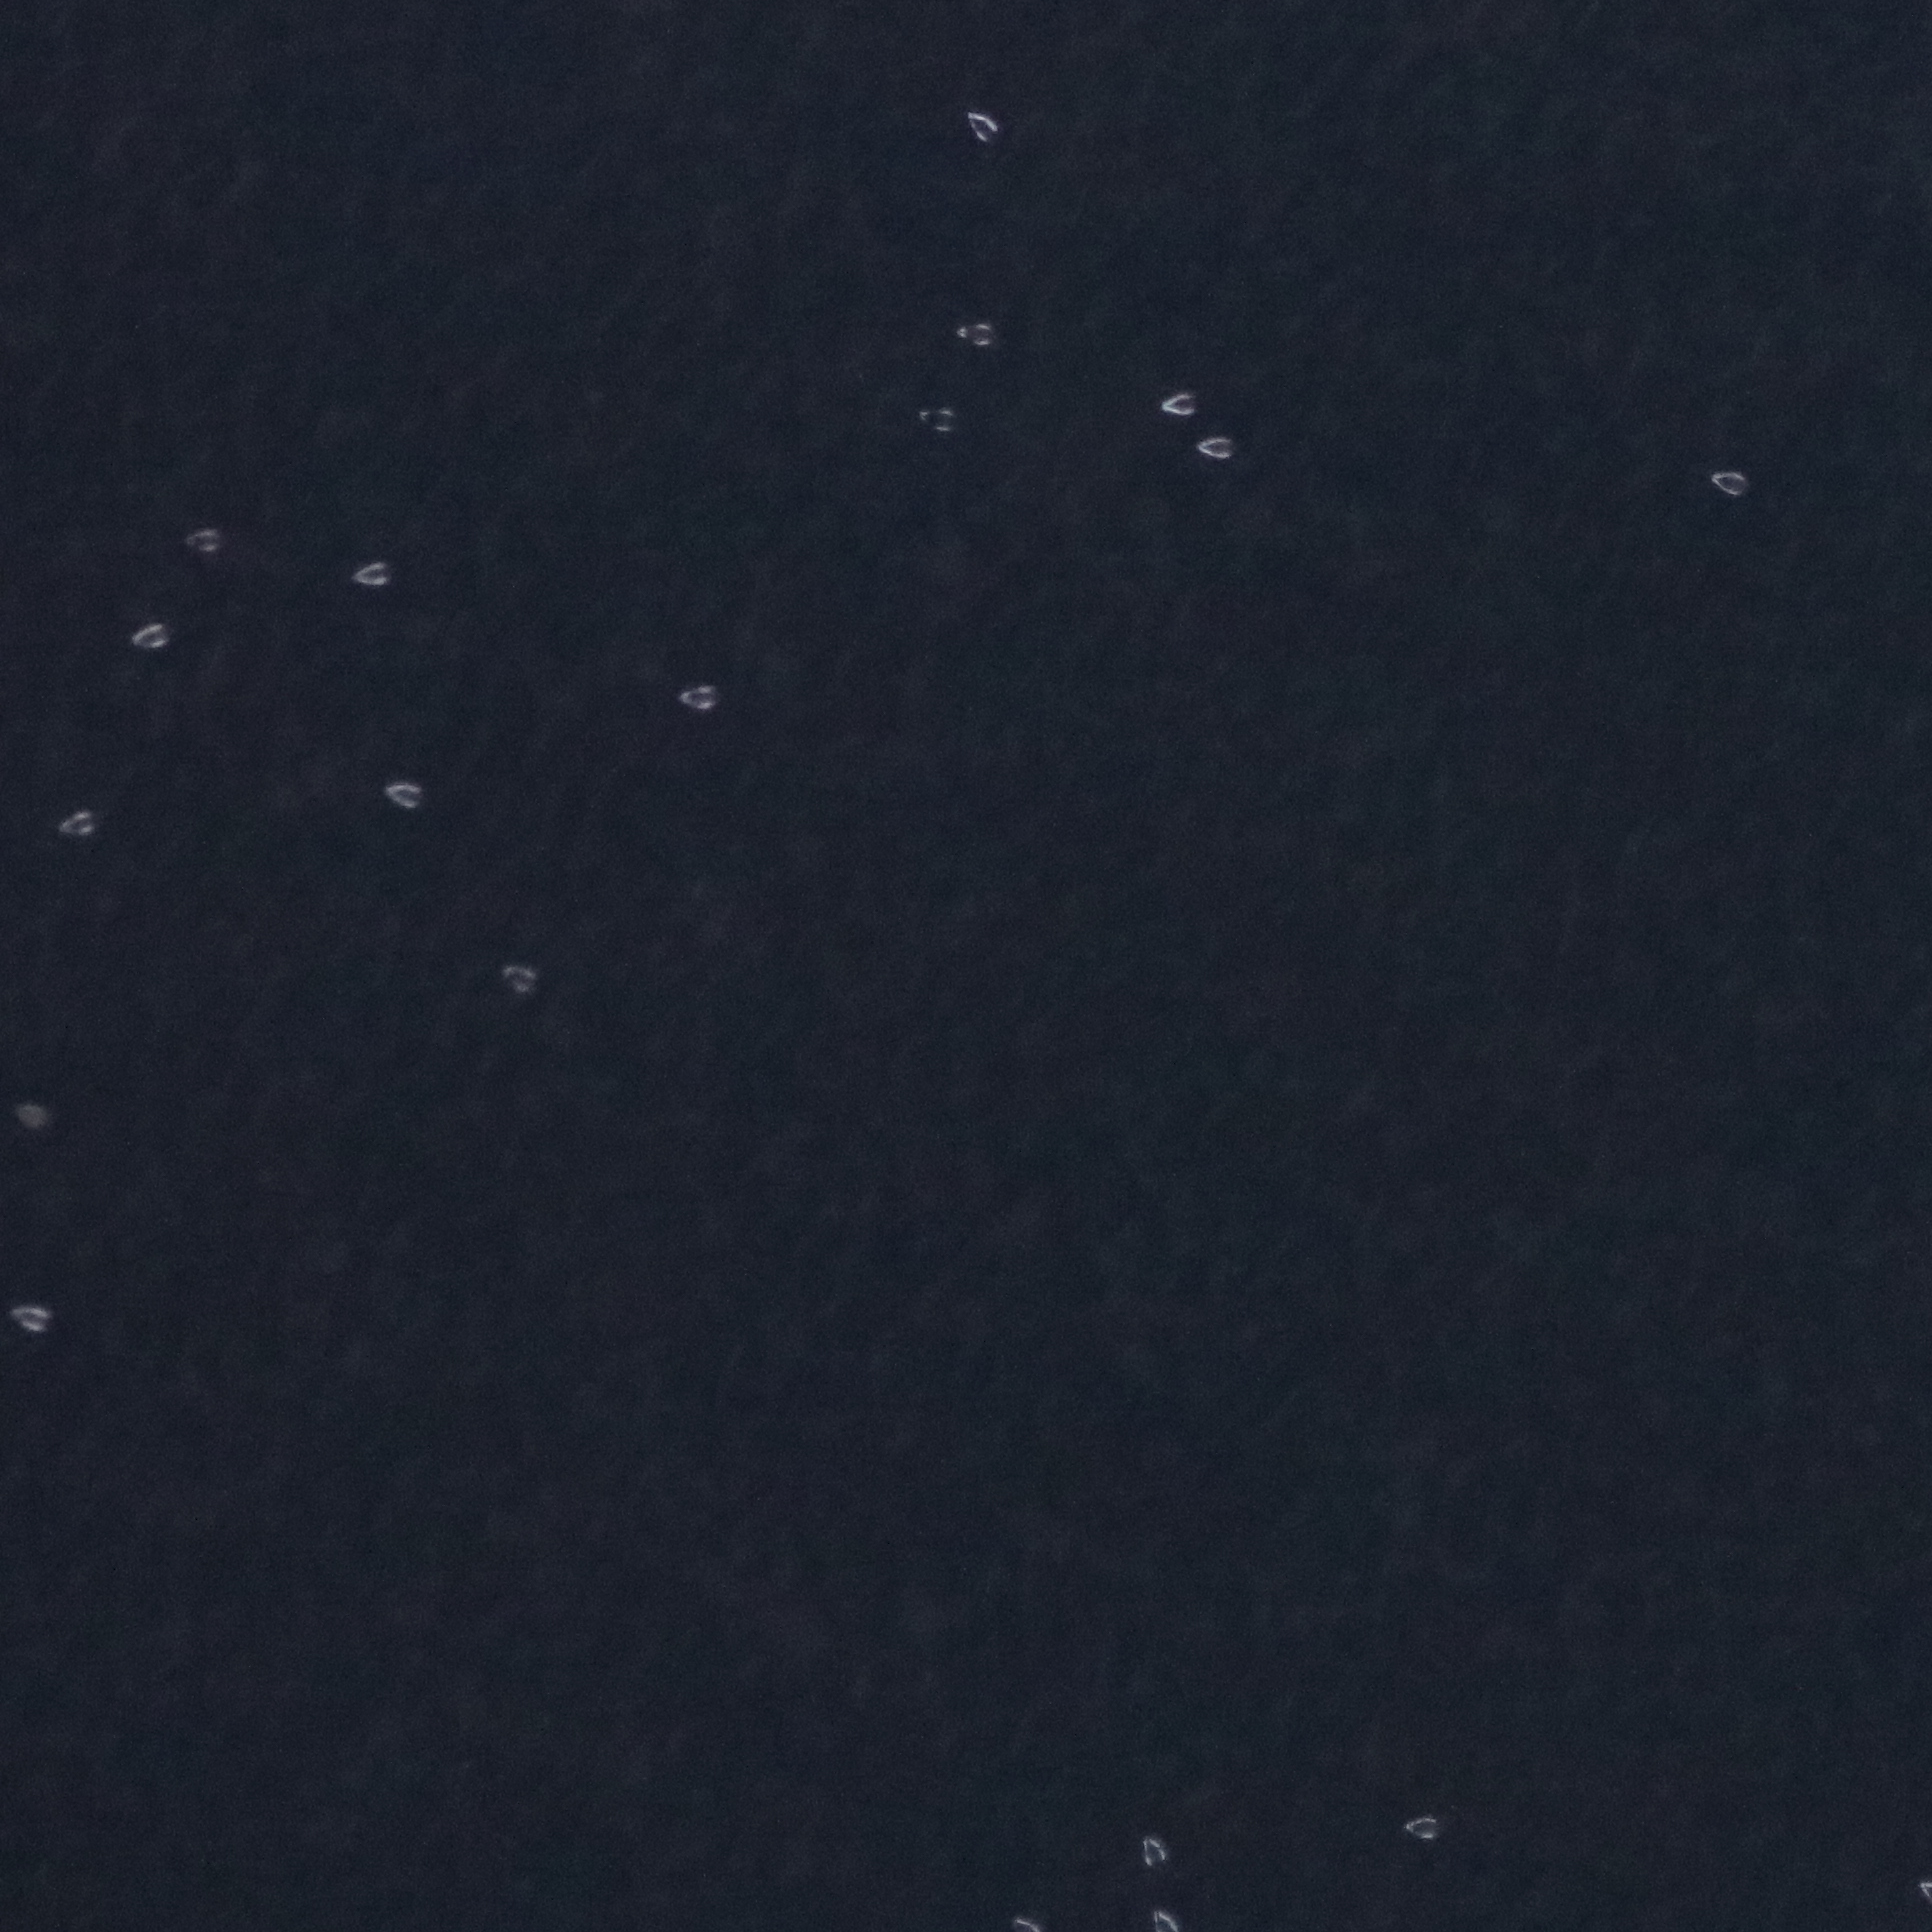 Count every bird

18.